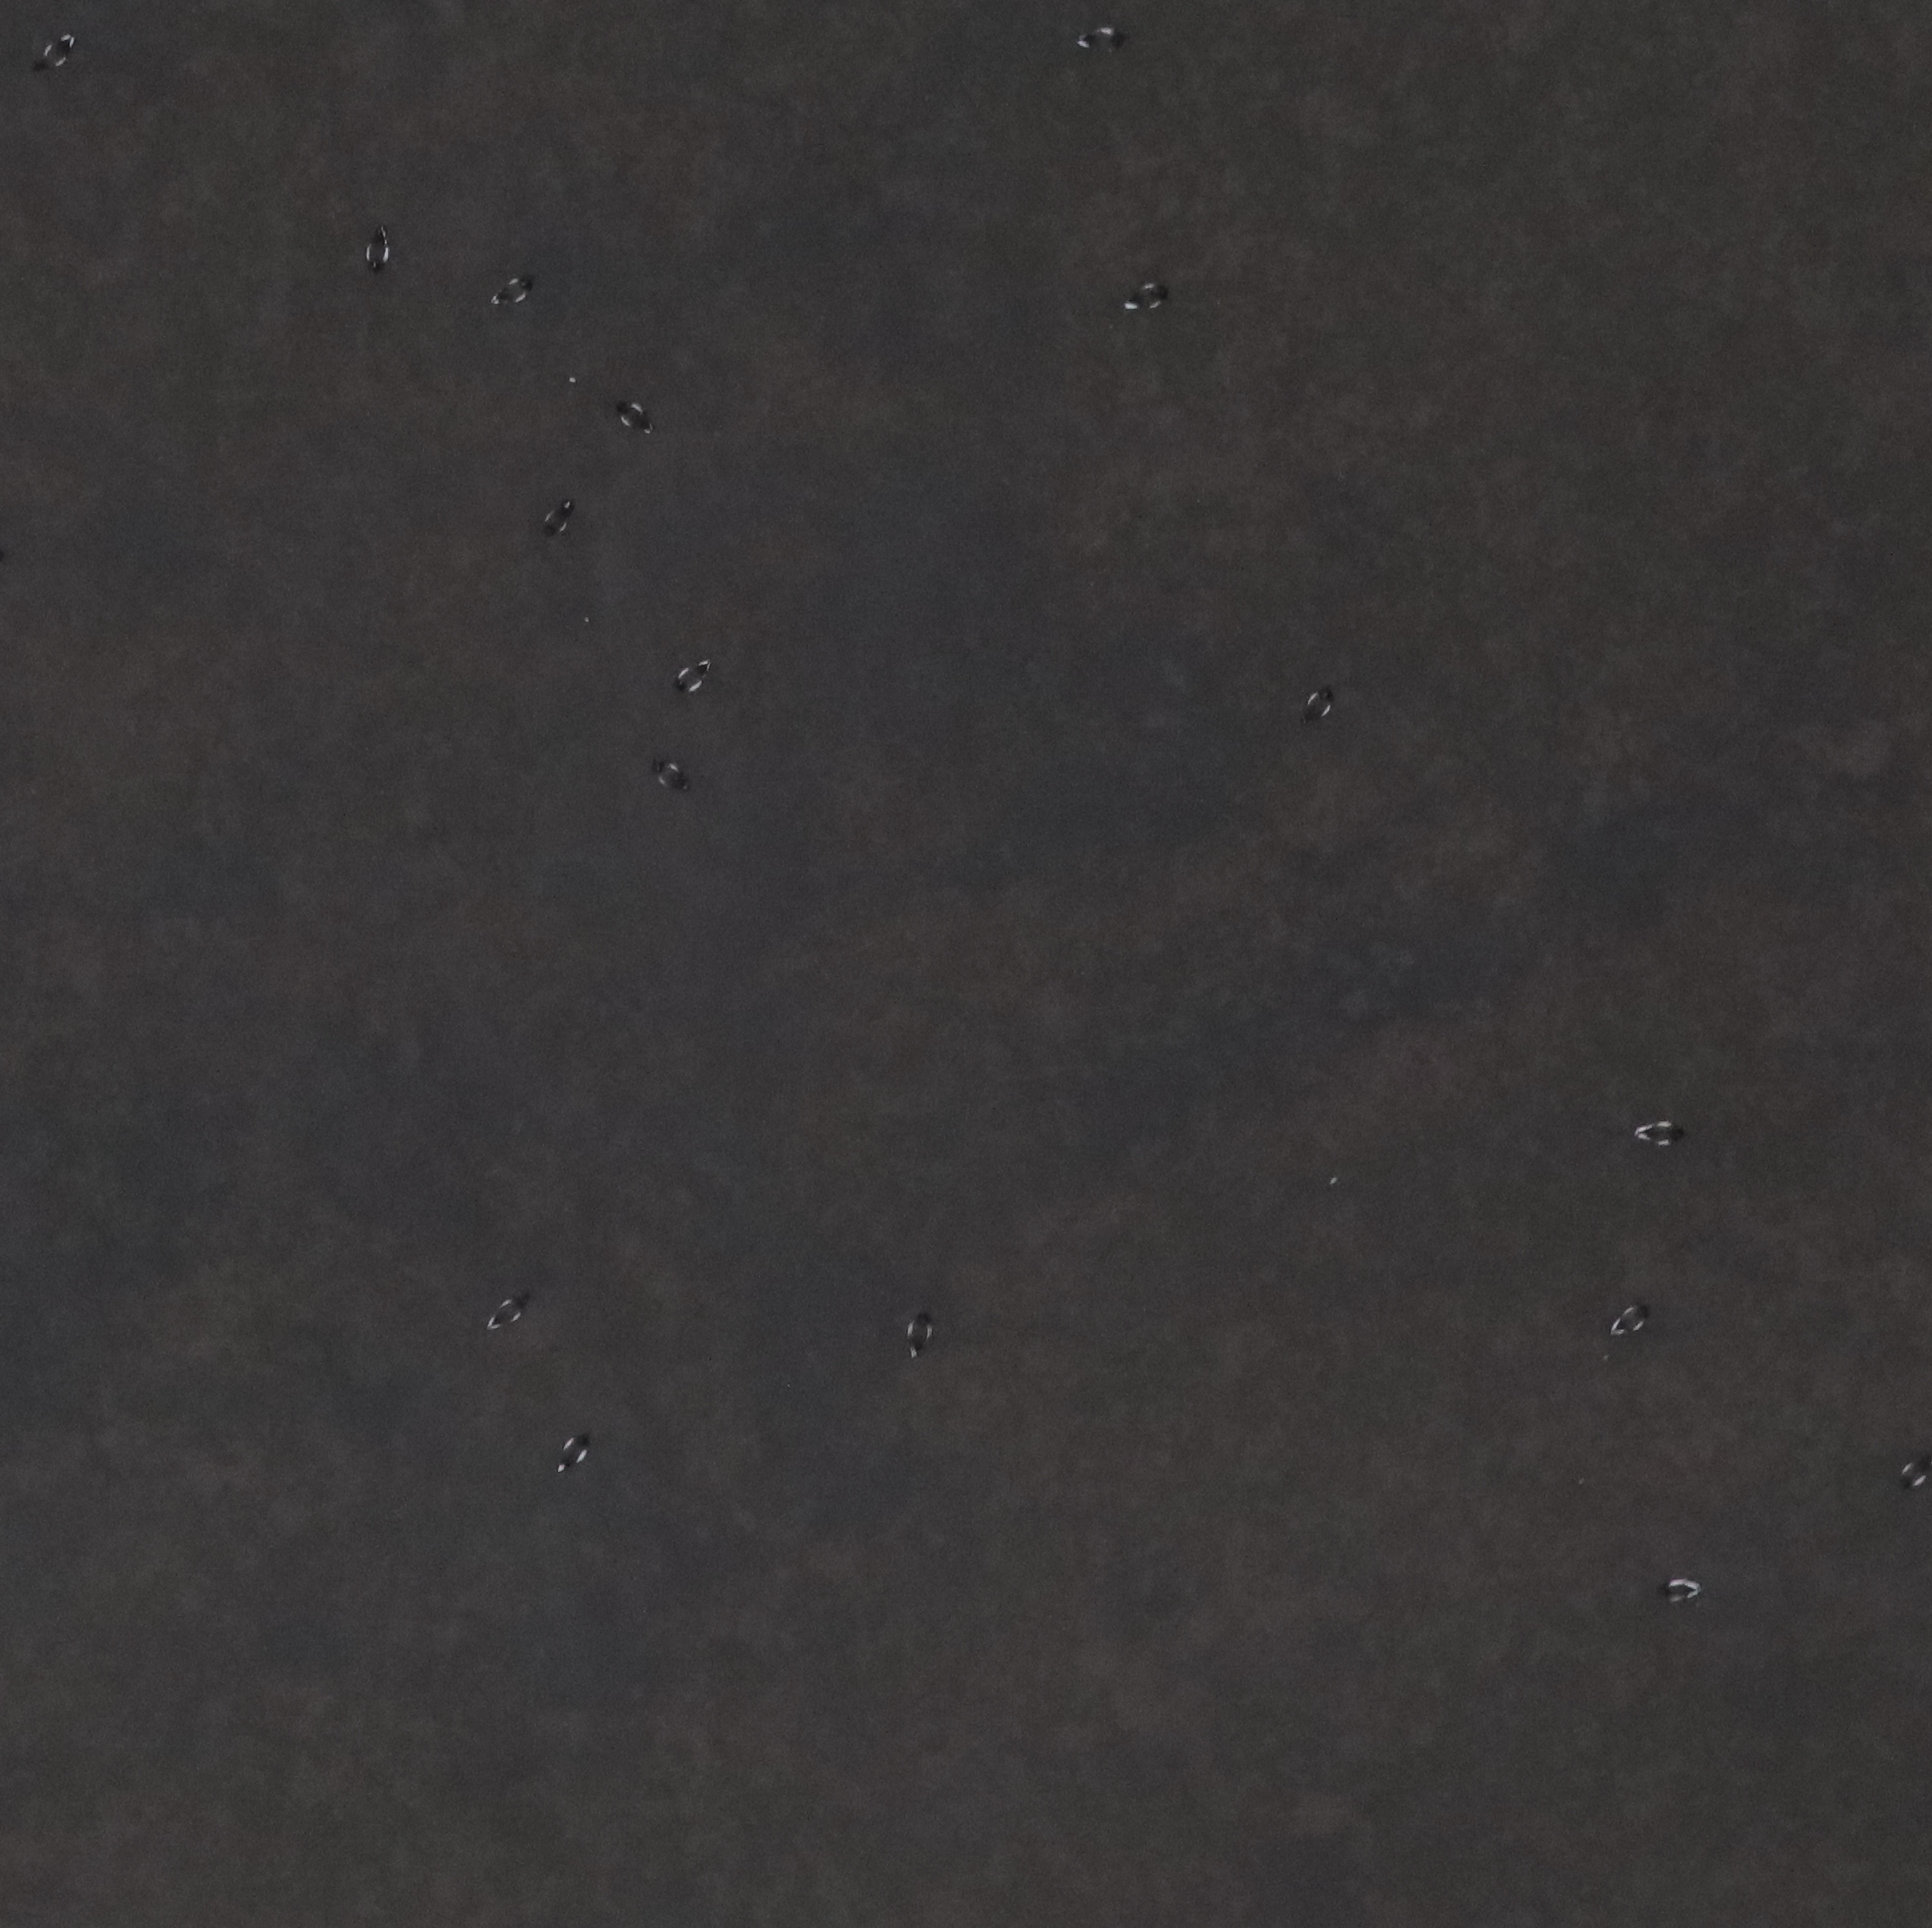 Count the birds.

17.